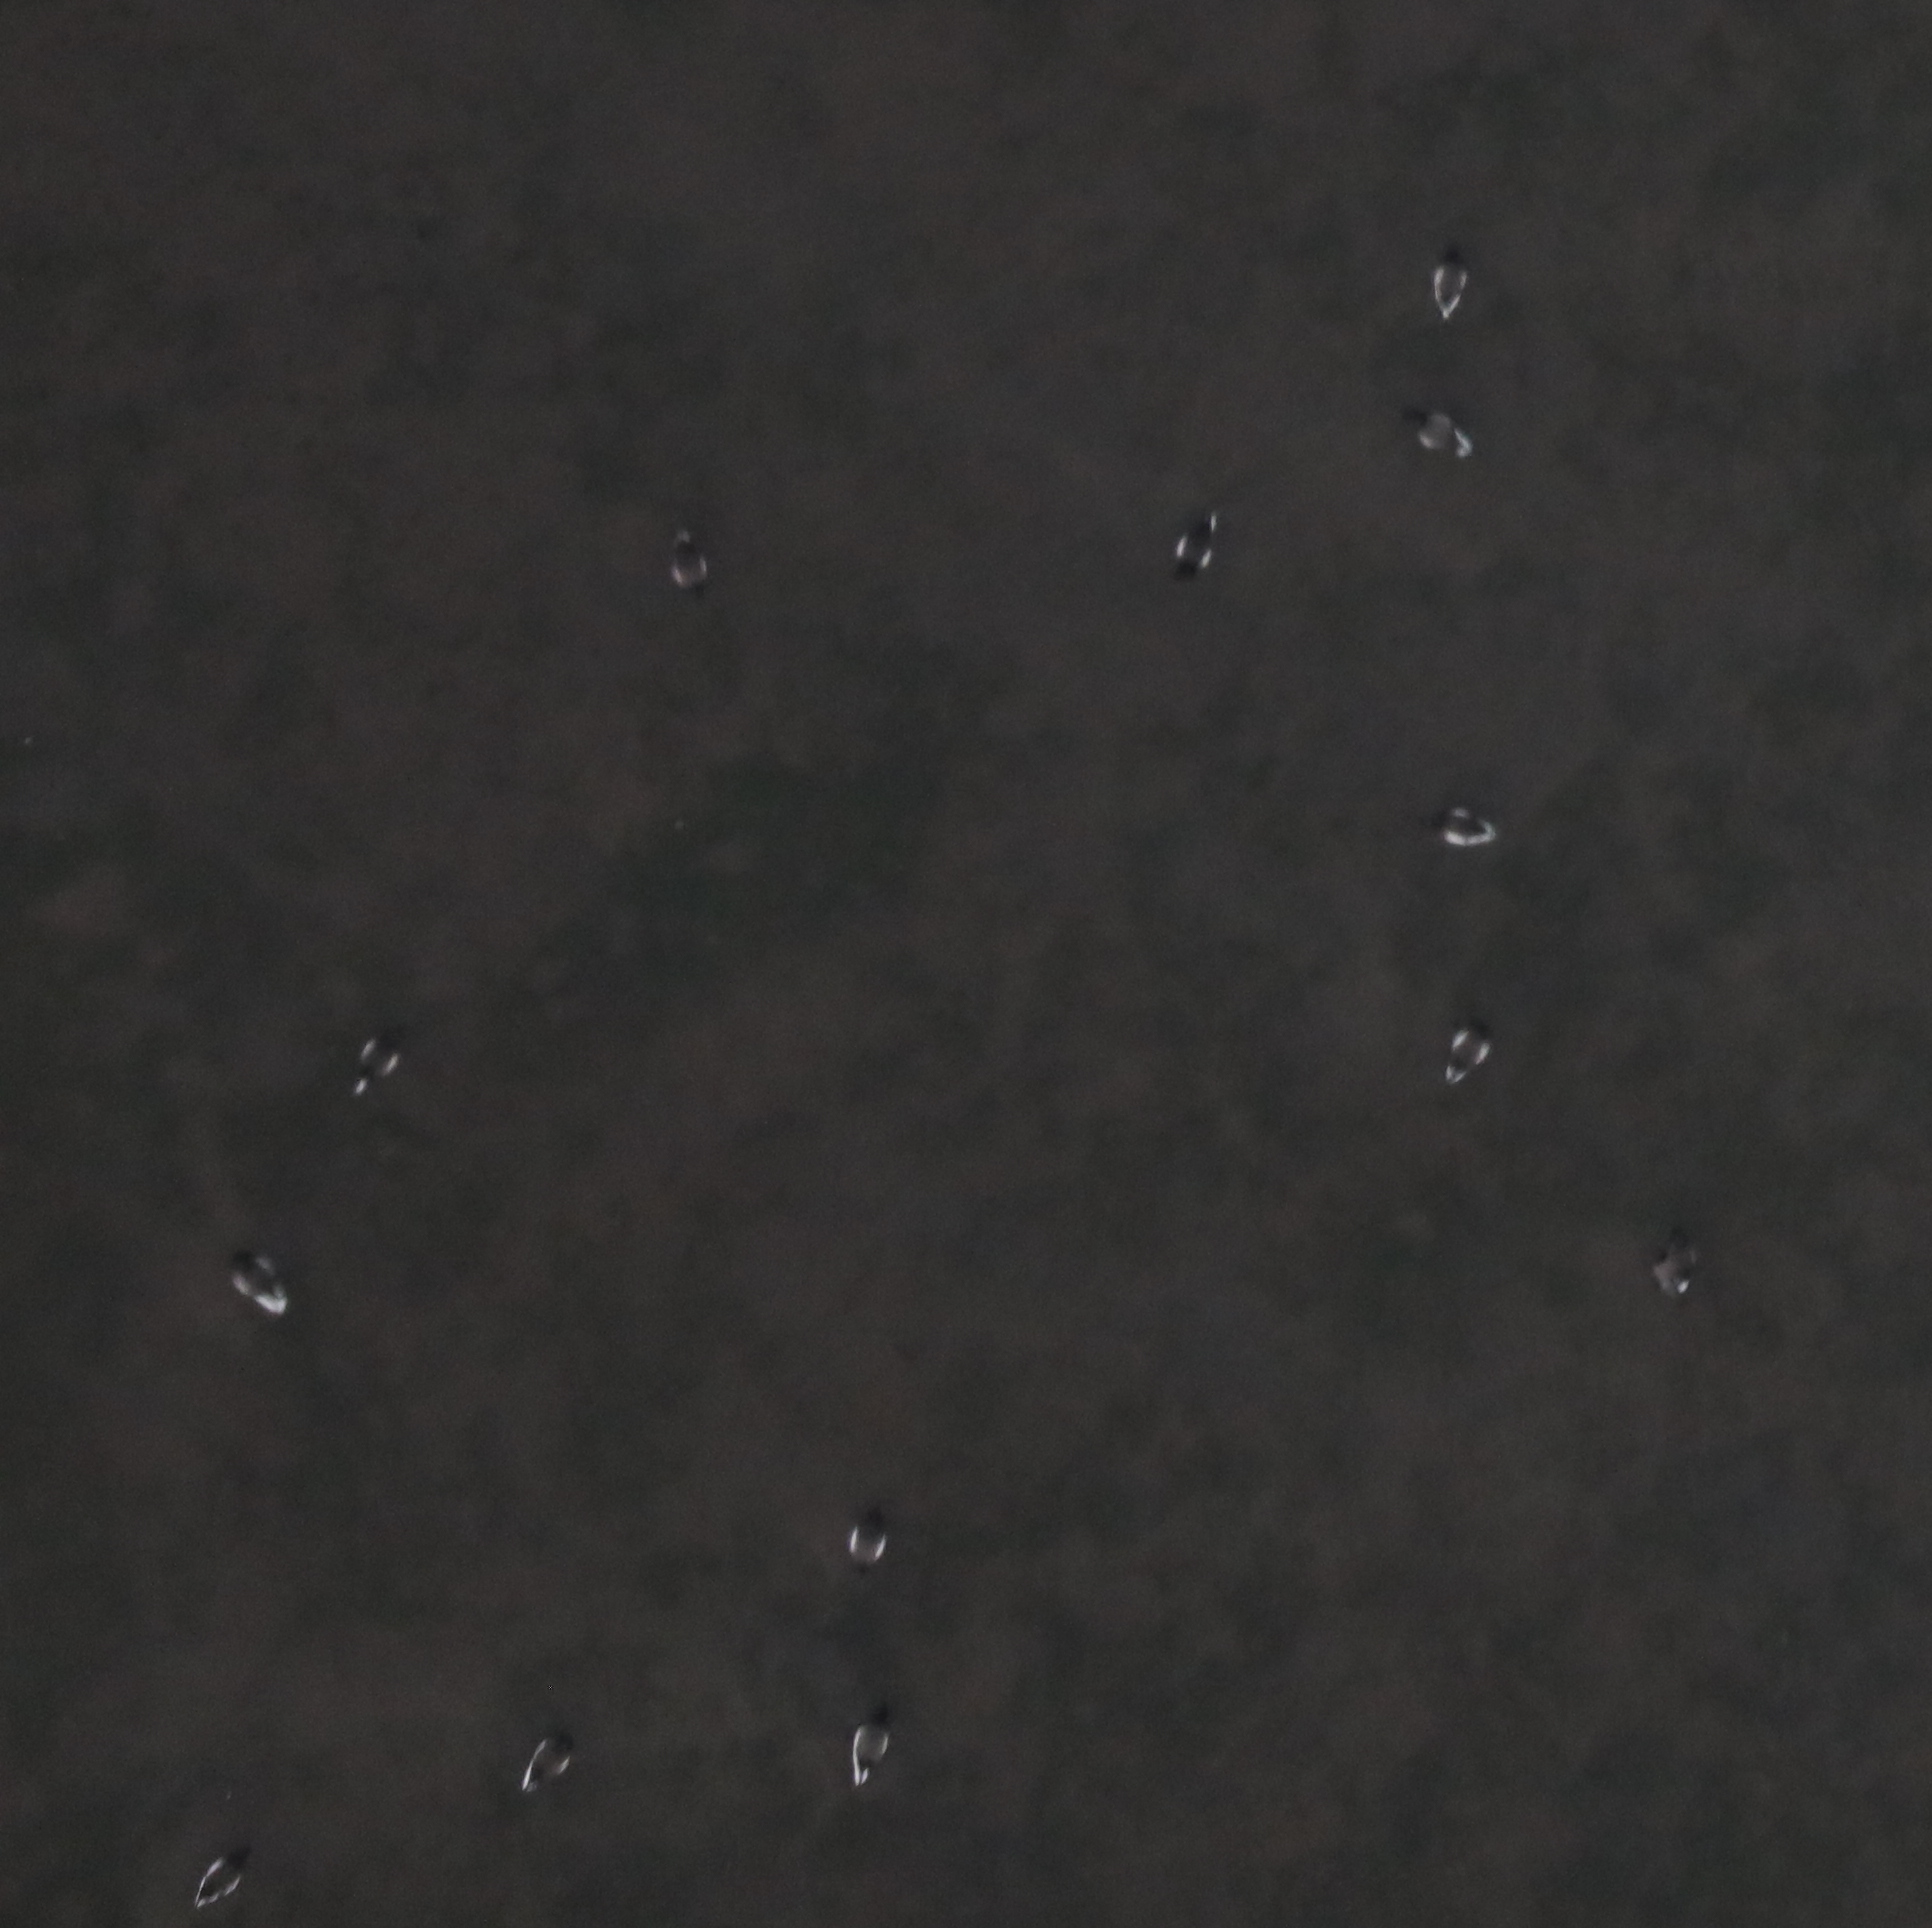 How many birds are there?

13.